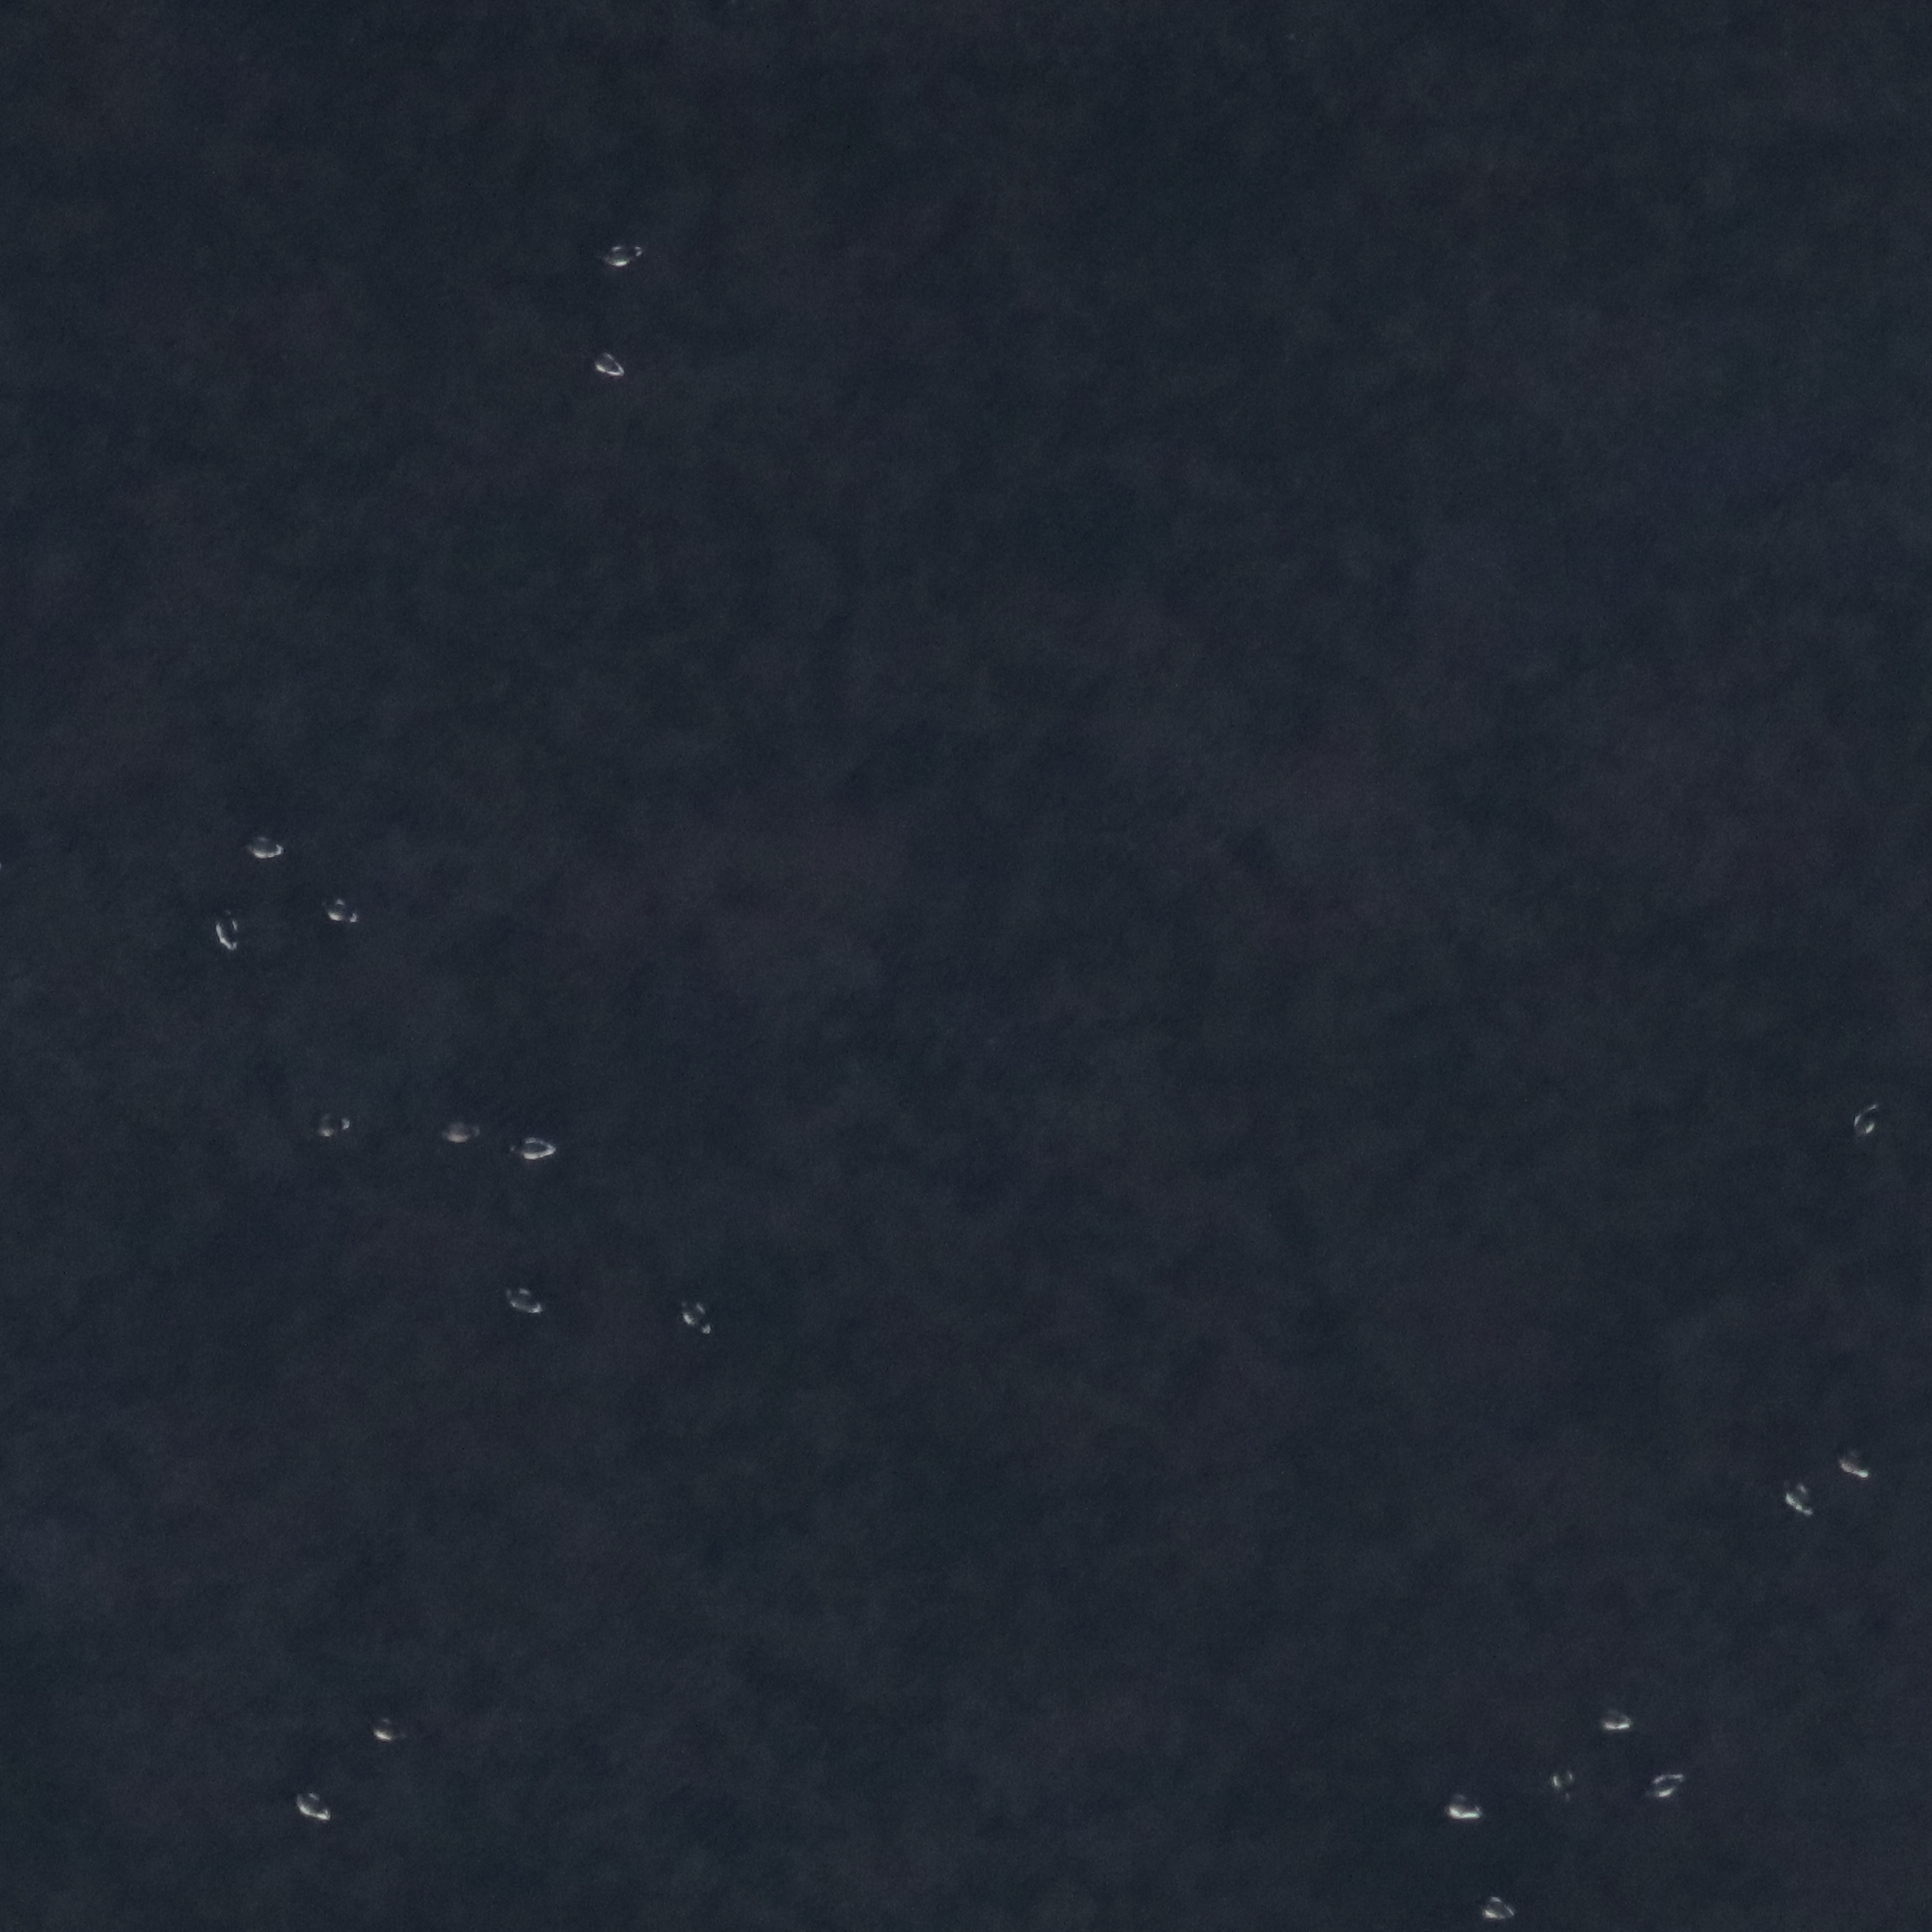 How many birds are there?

20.